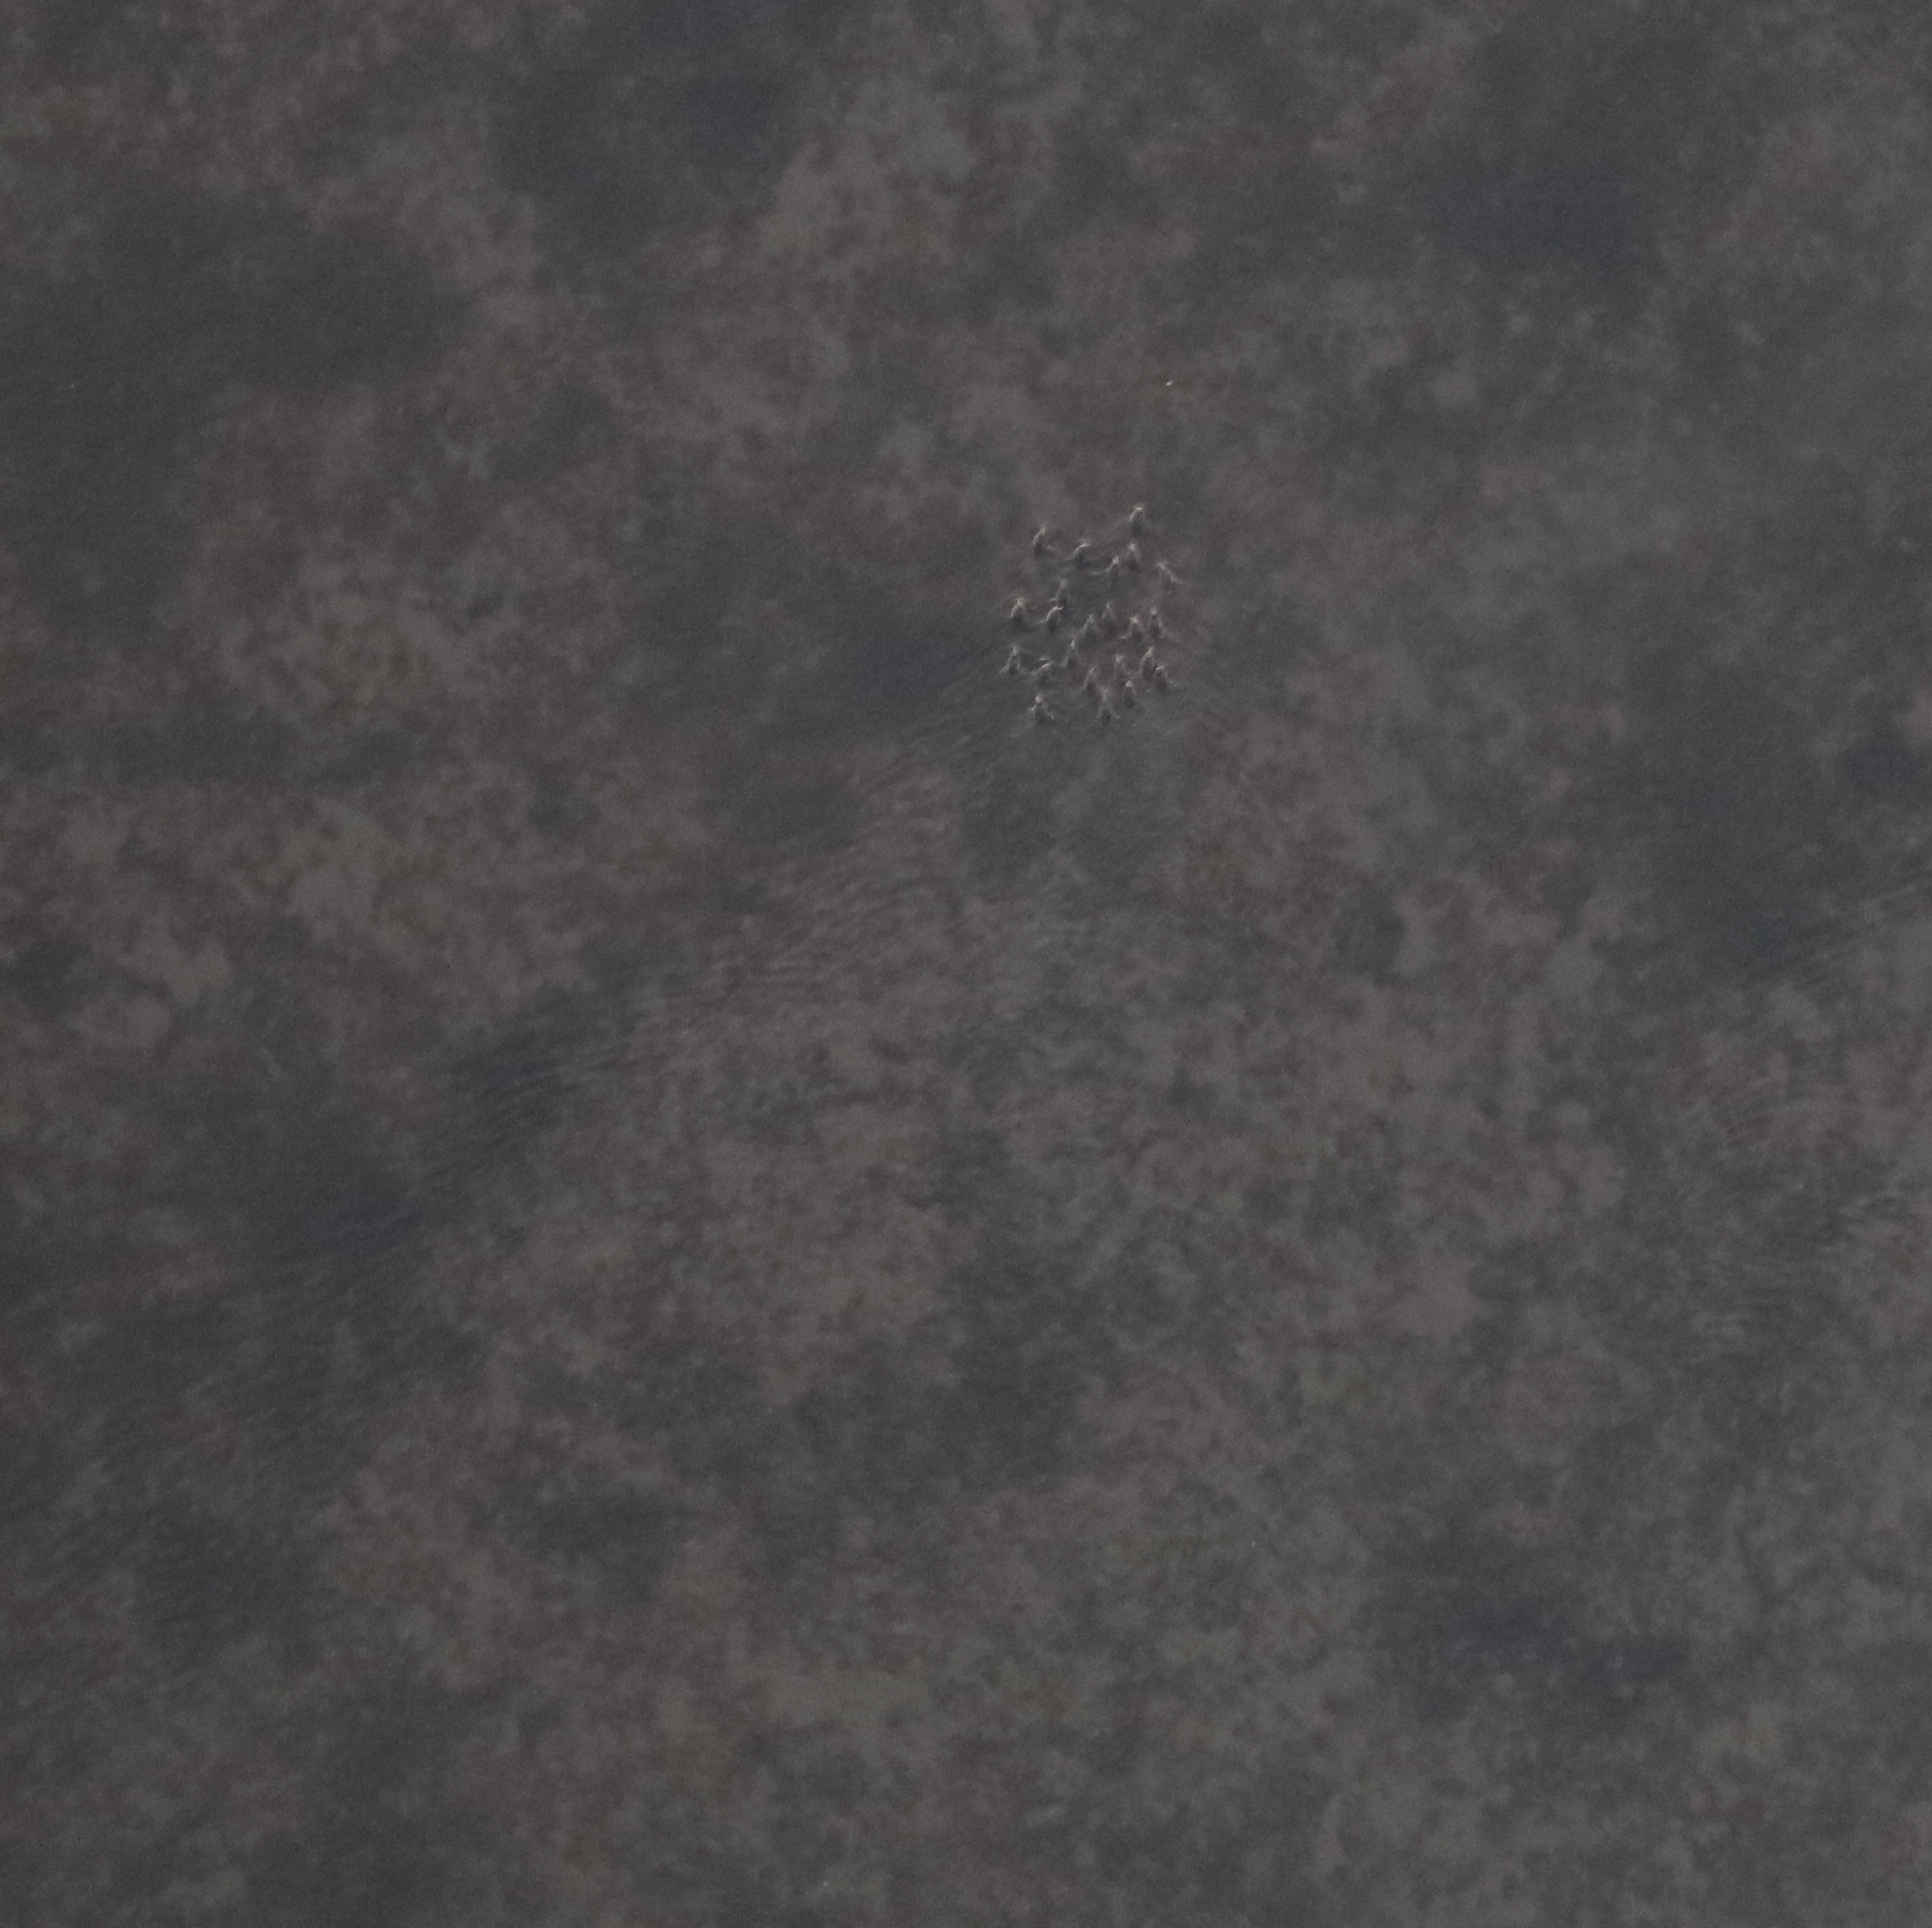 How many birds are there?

23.